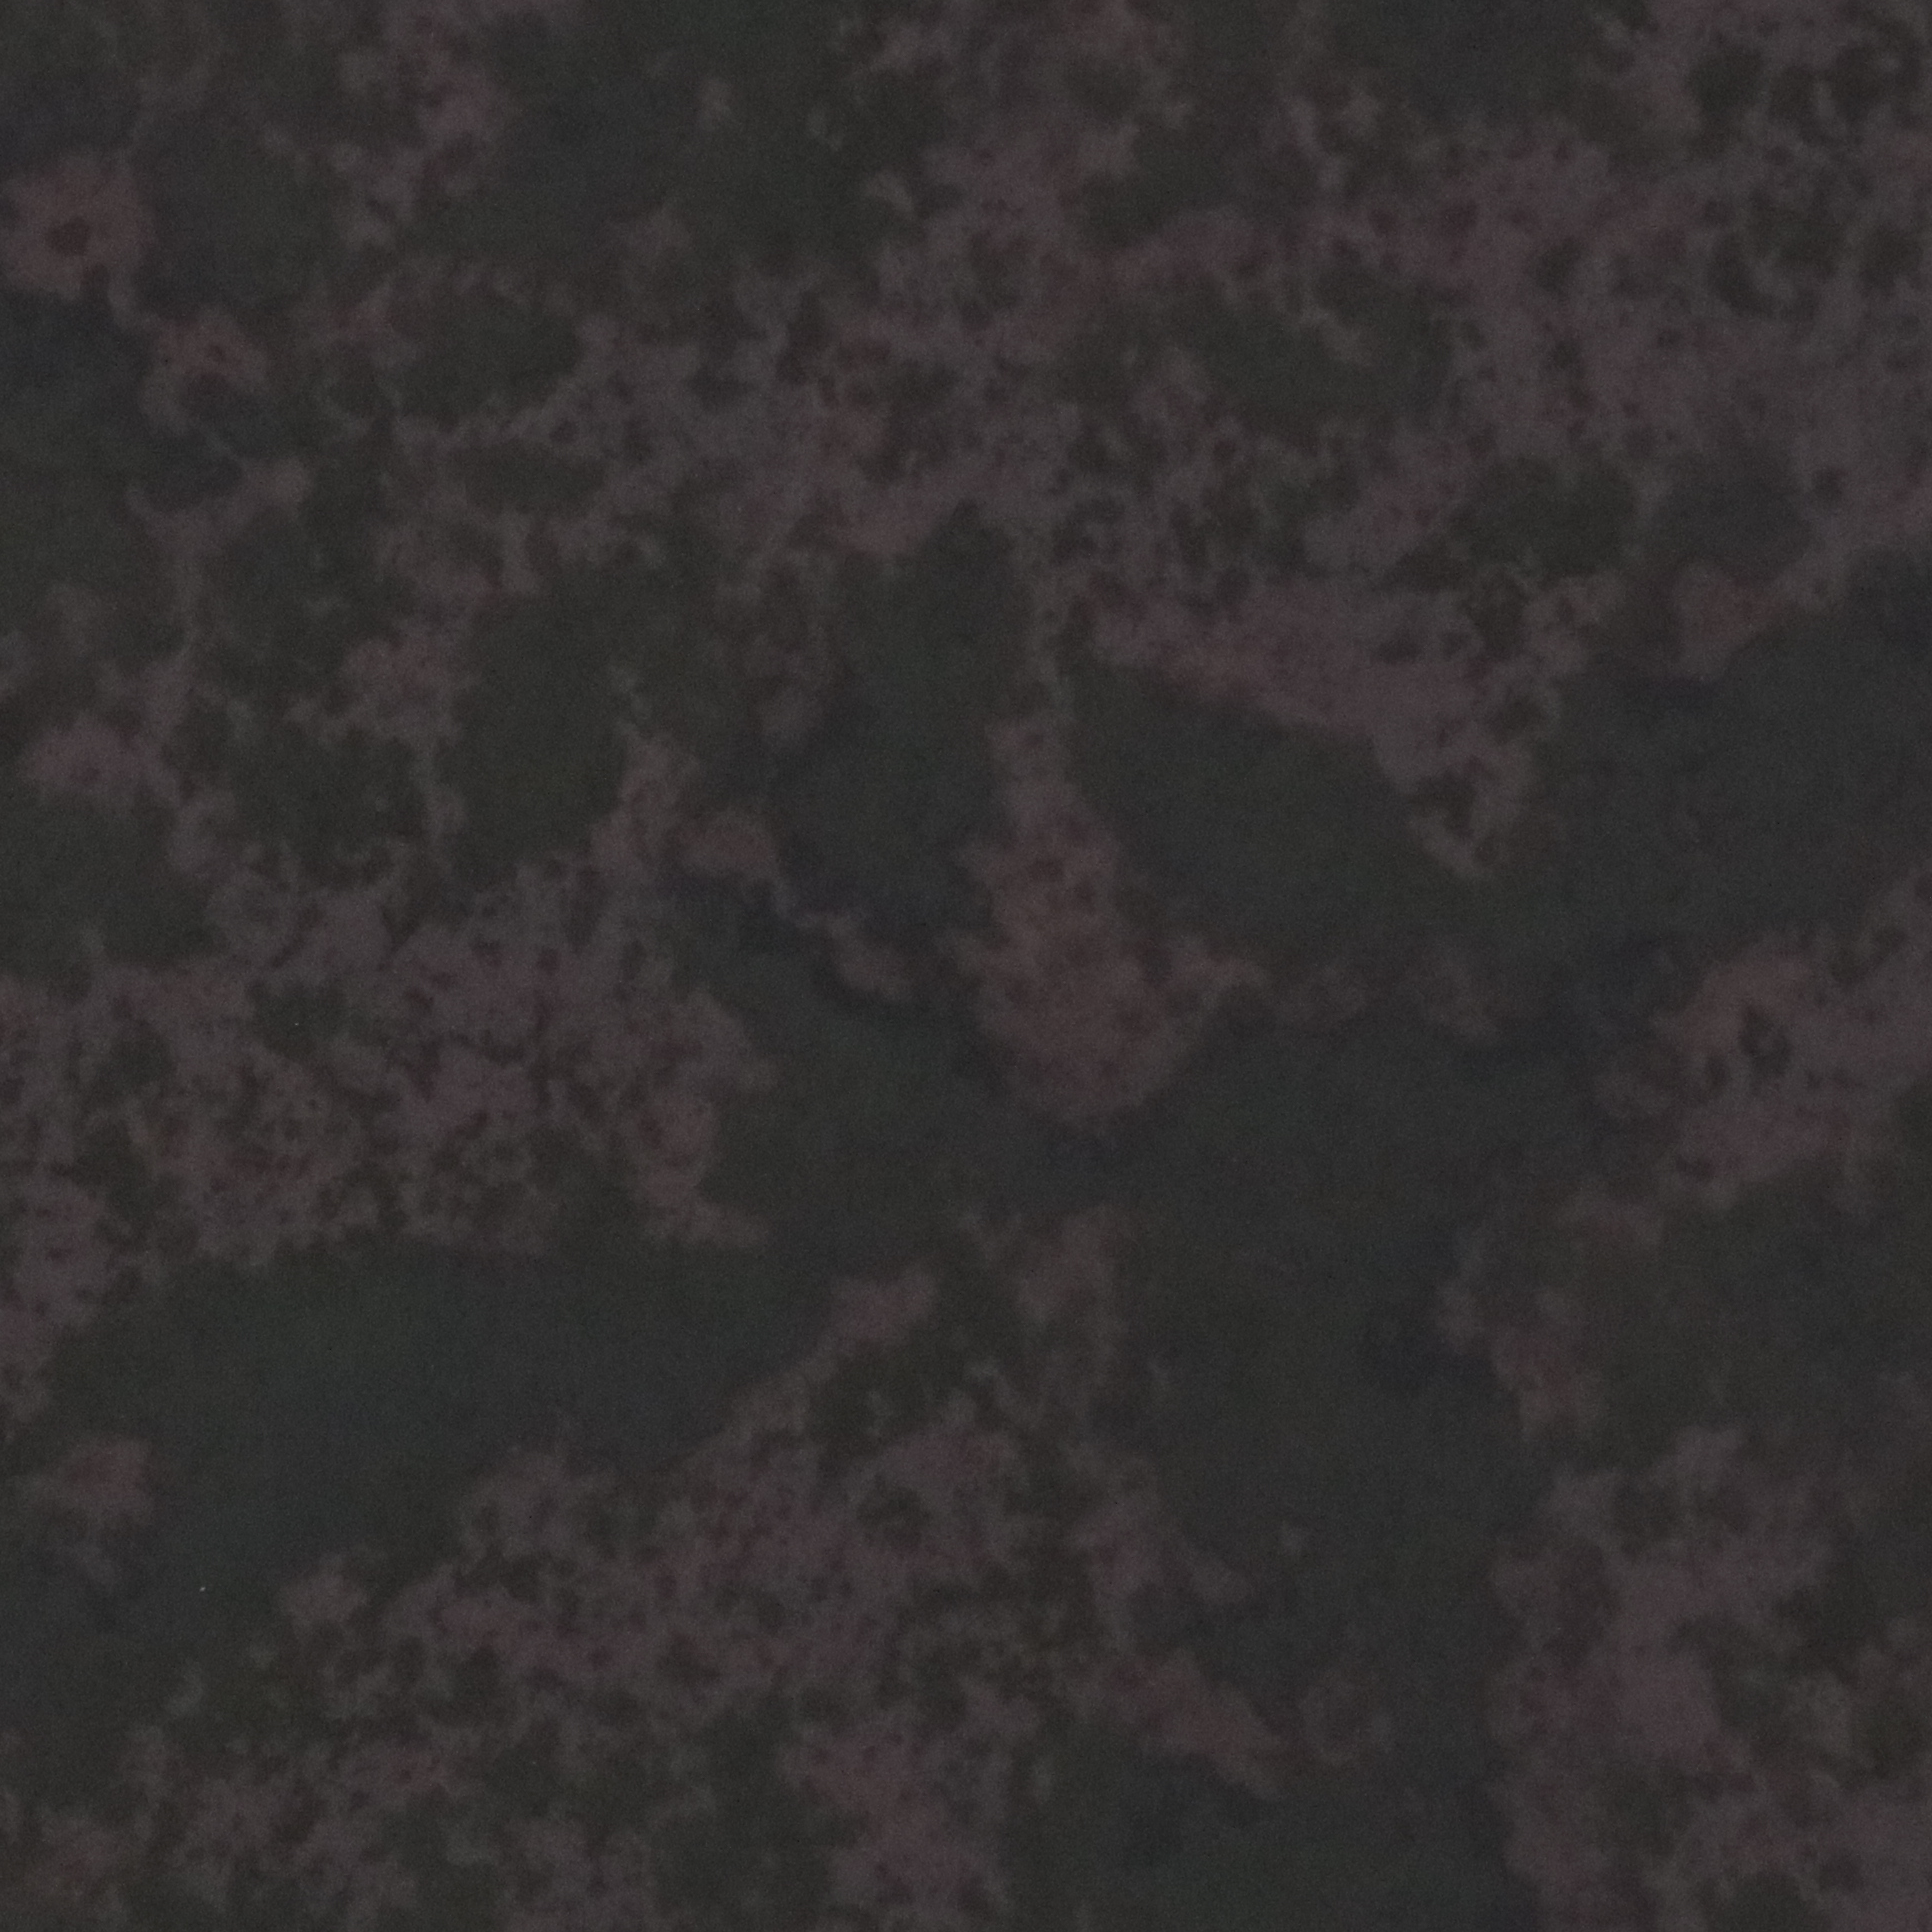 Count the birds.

0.